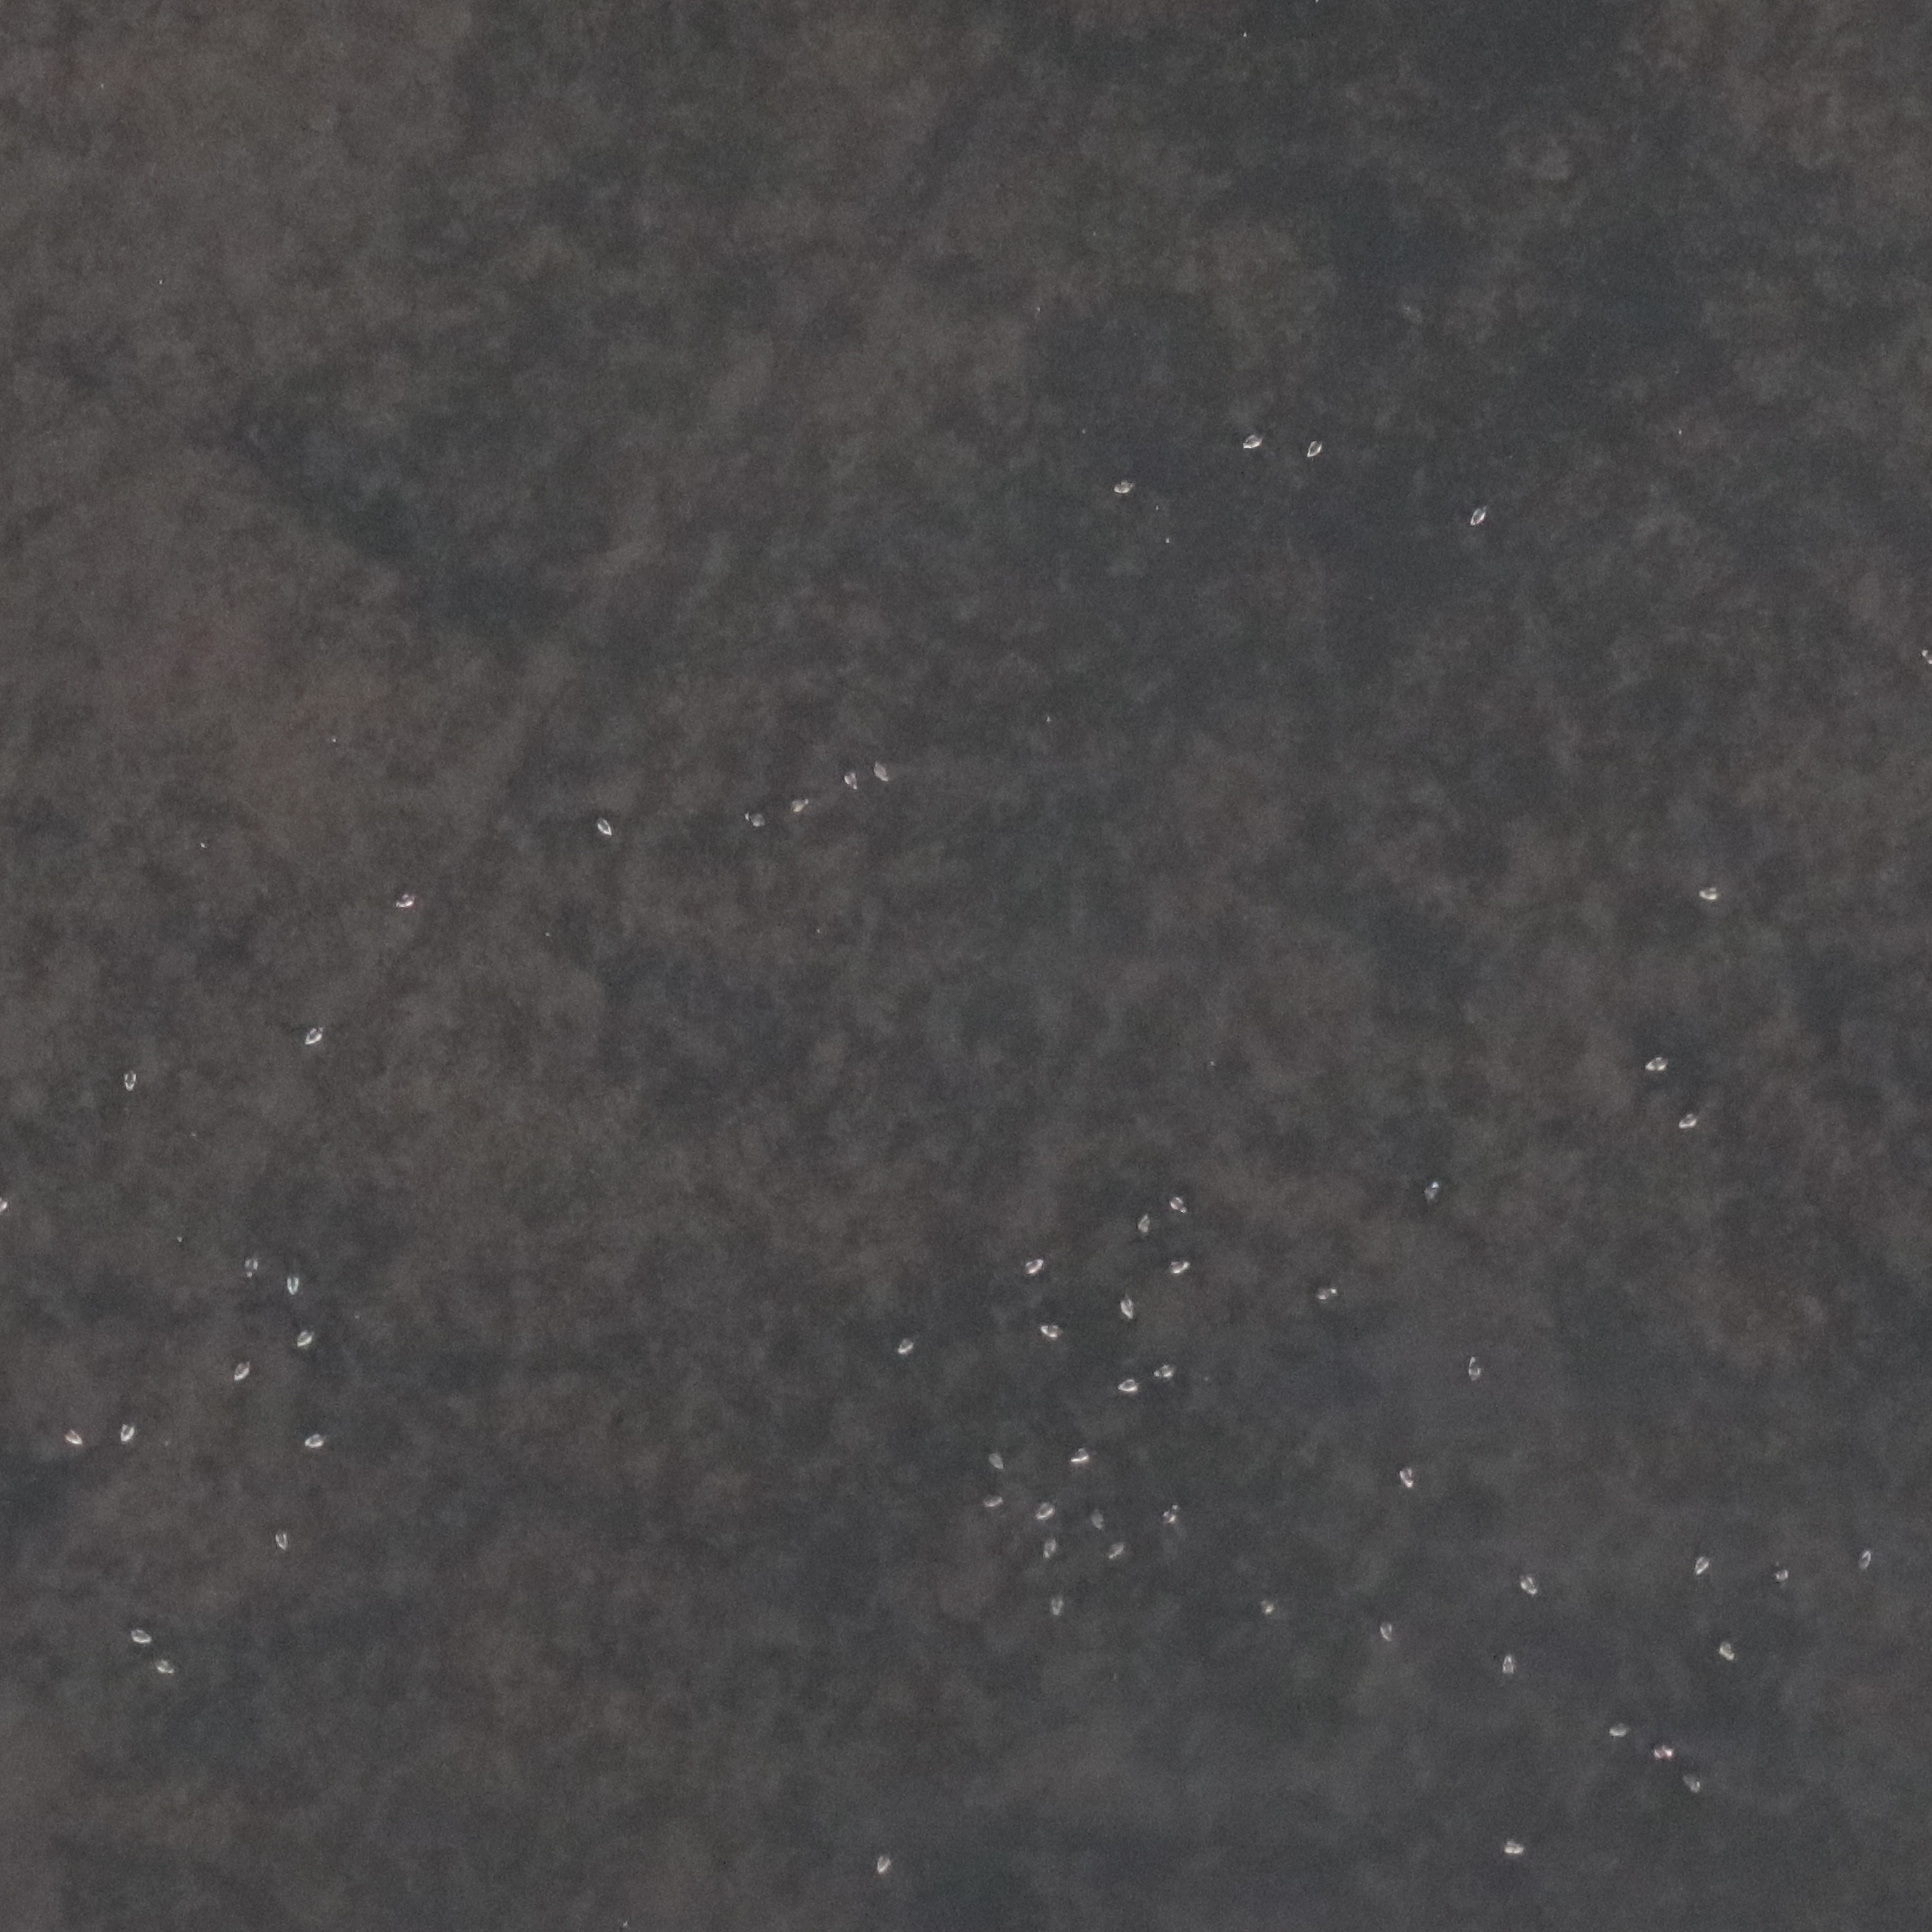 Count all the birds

62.